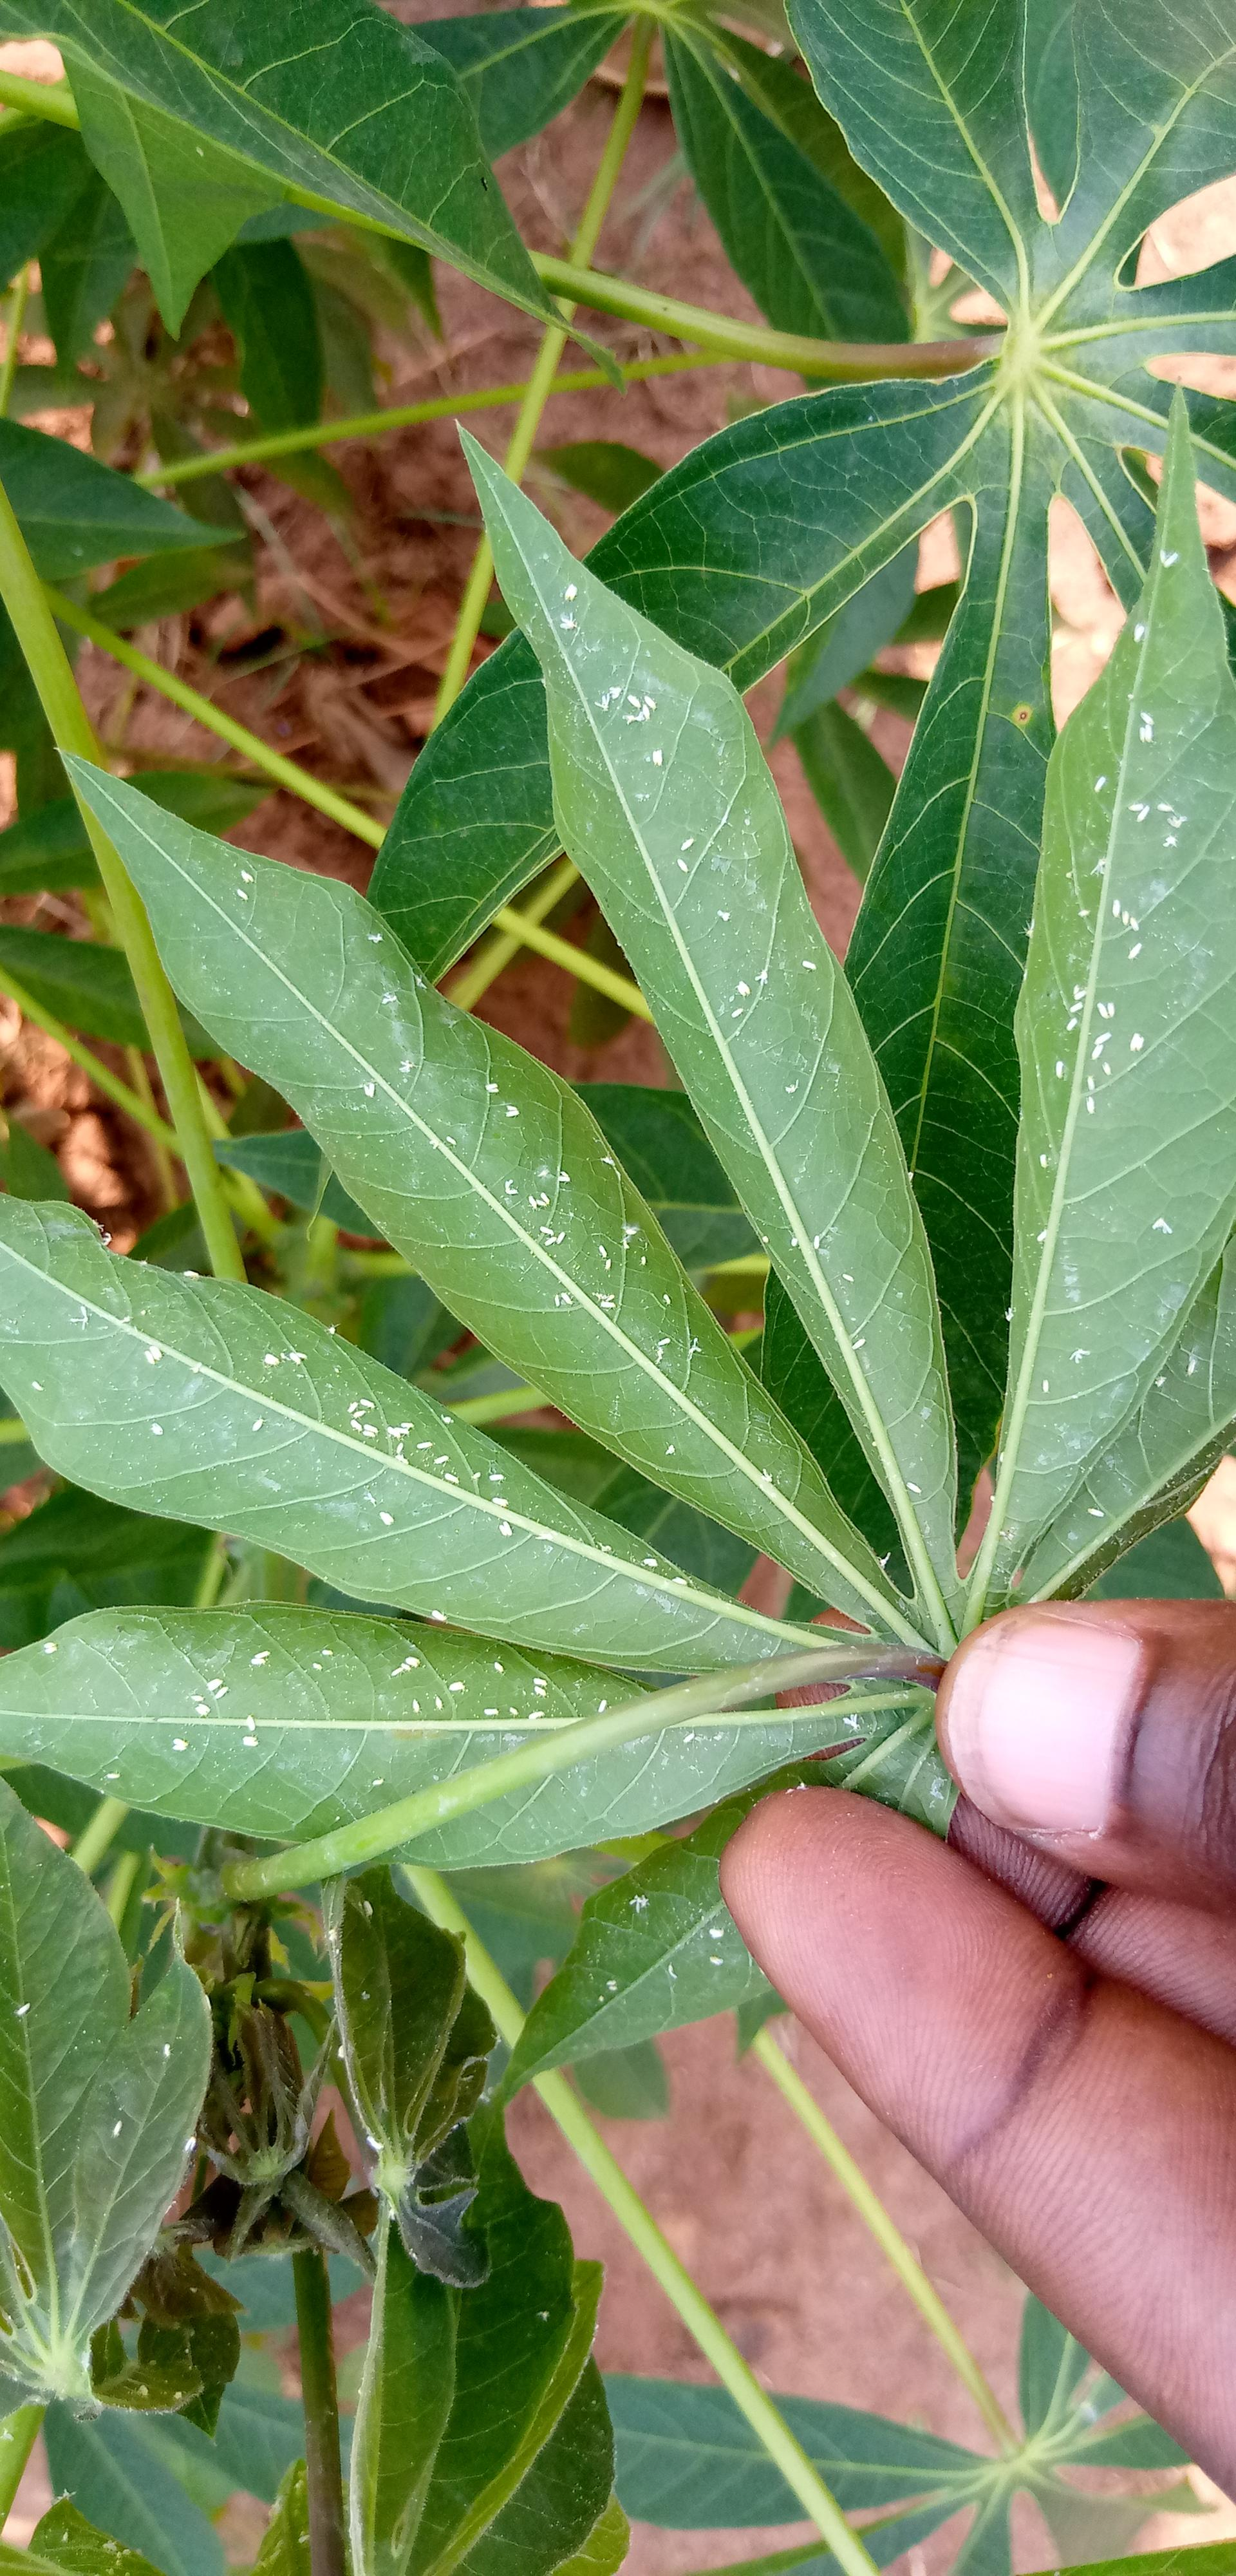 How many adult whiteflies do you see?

198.